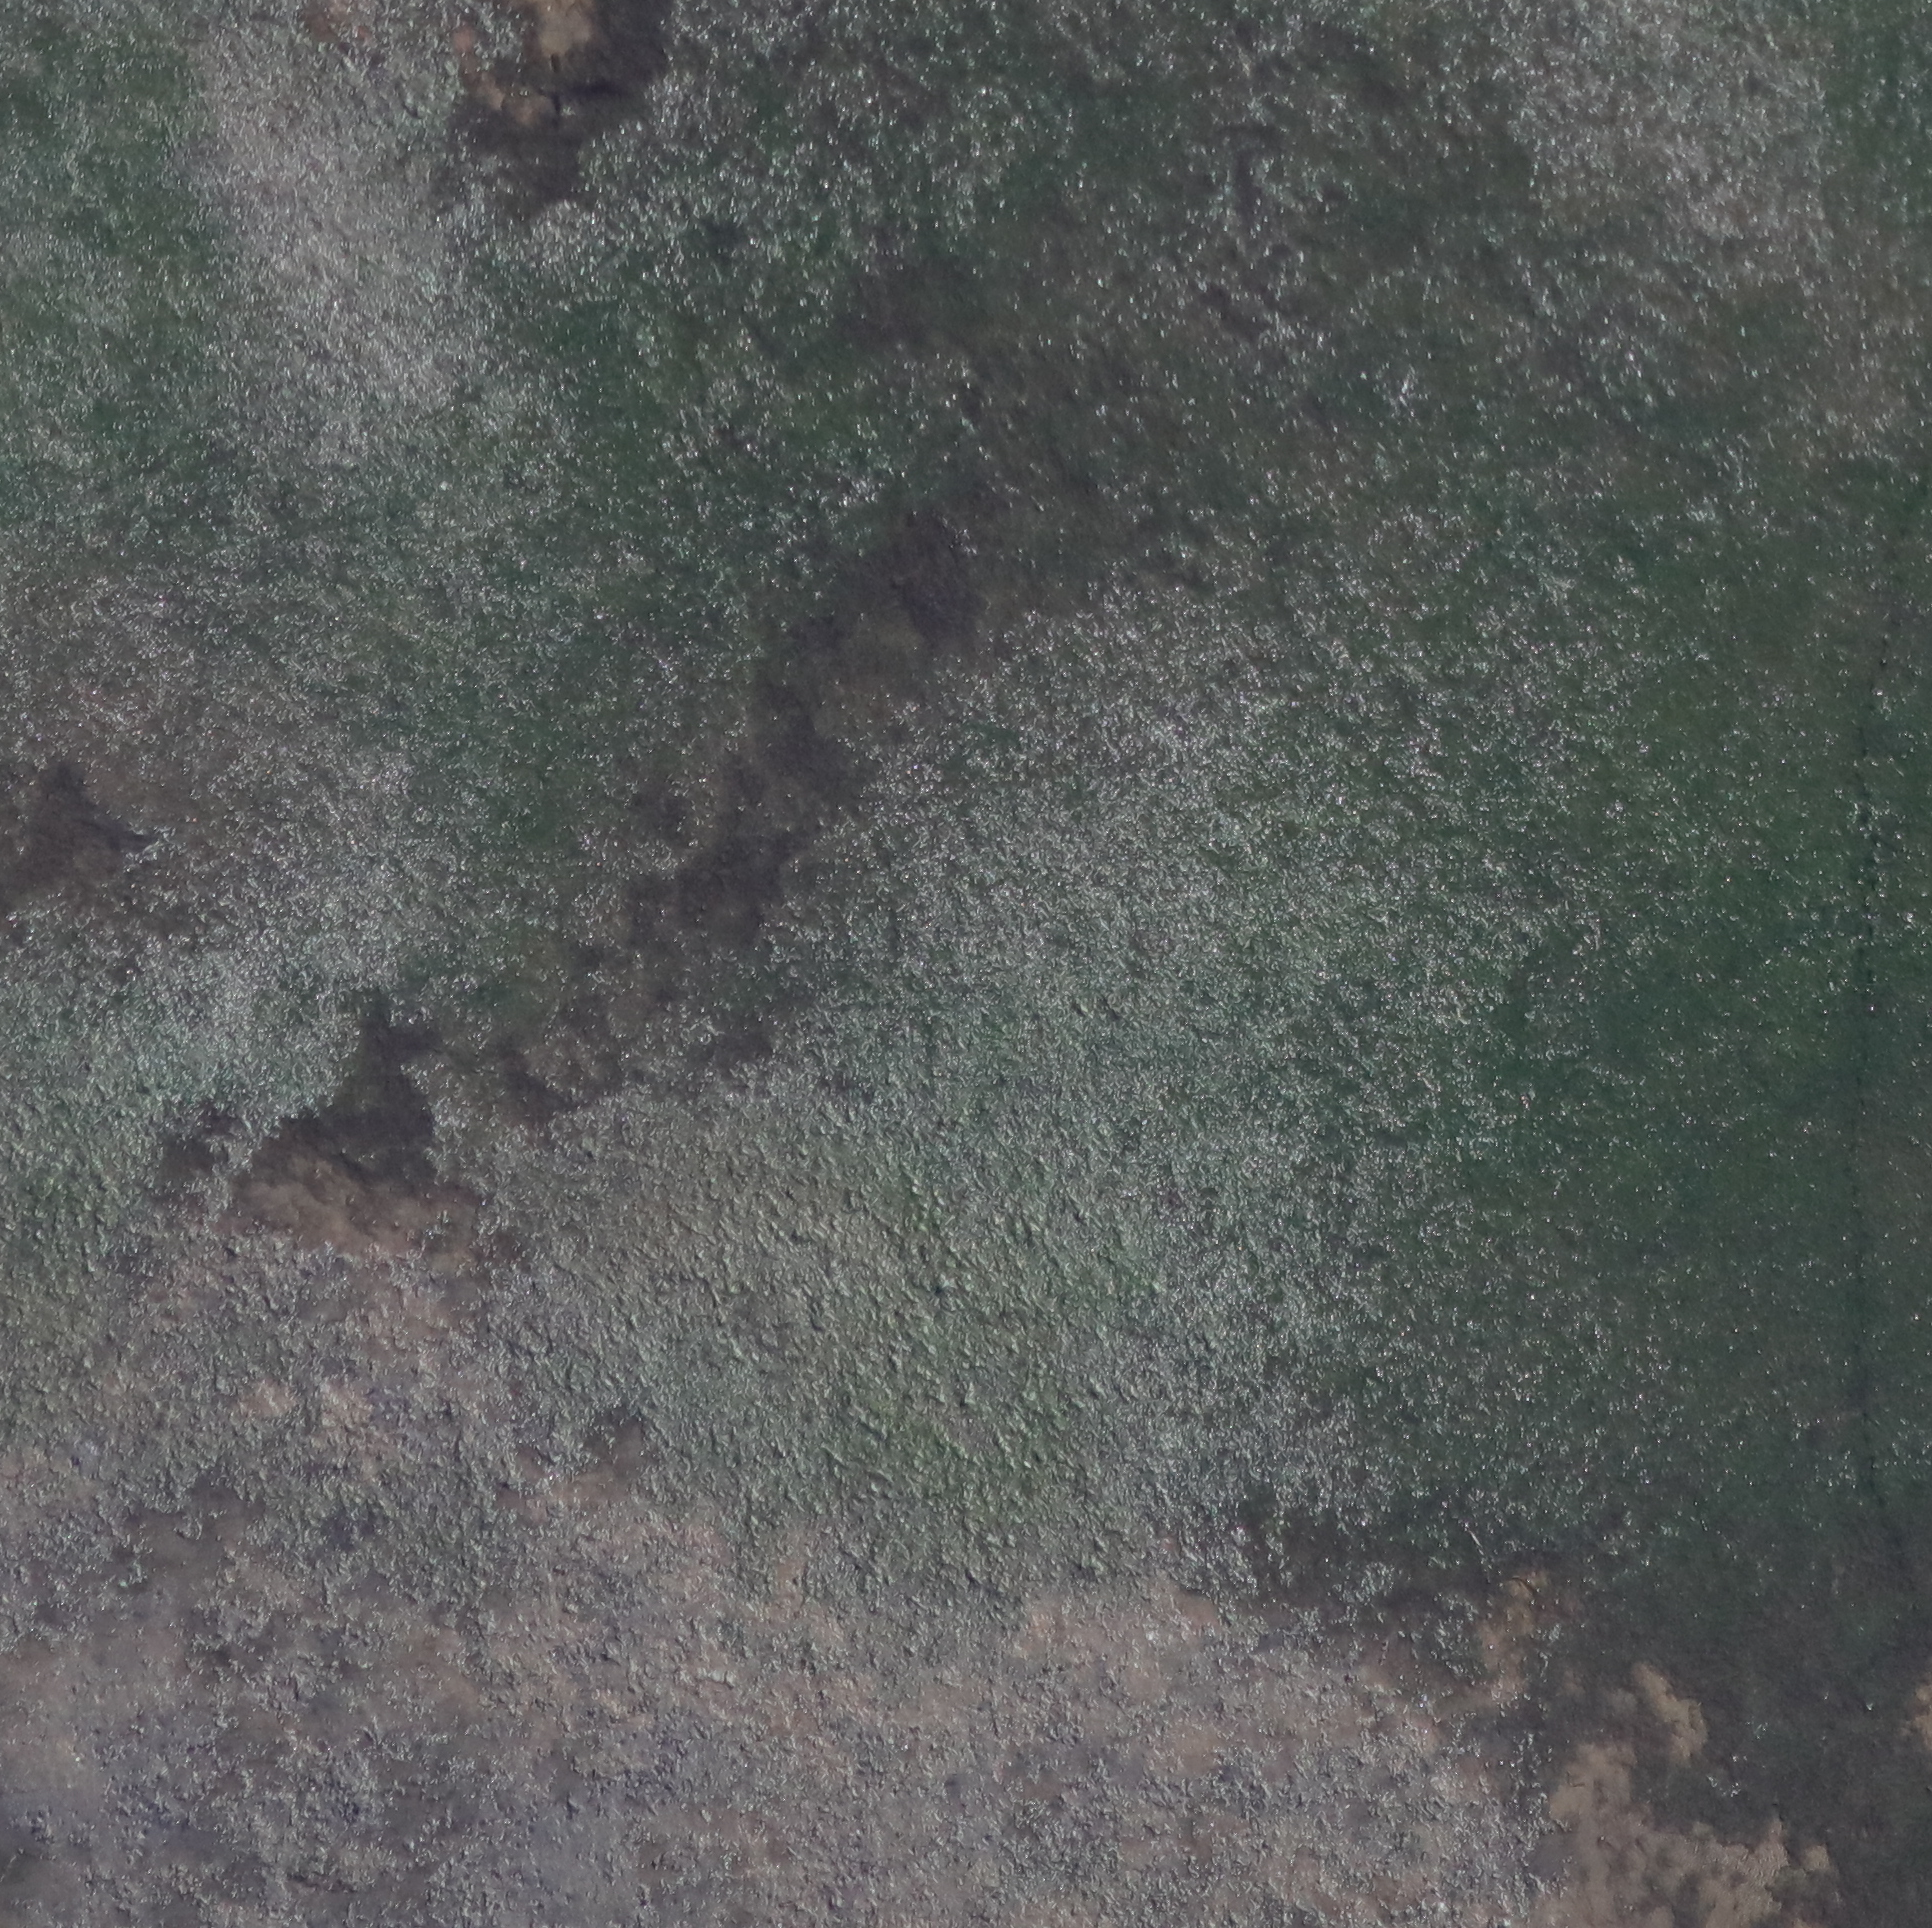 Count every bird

0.